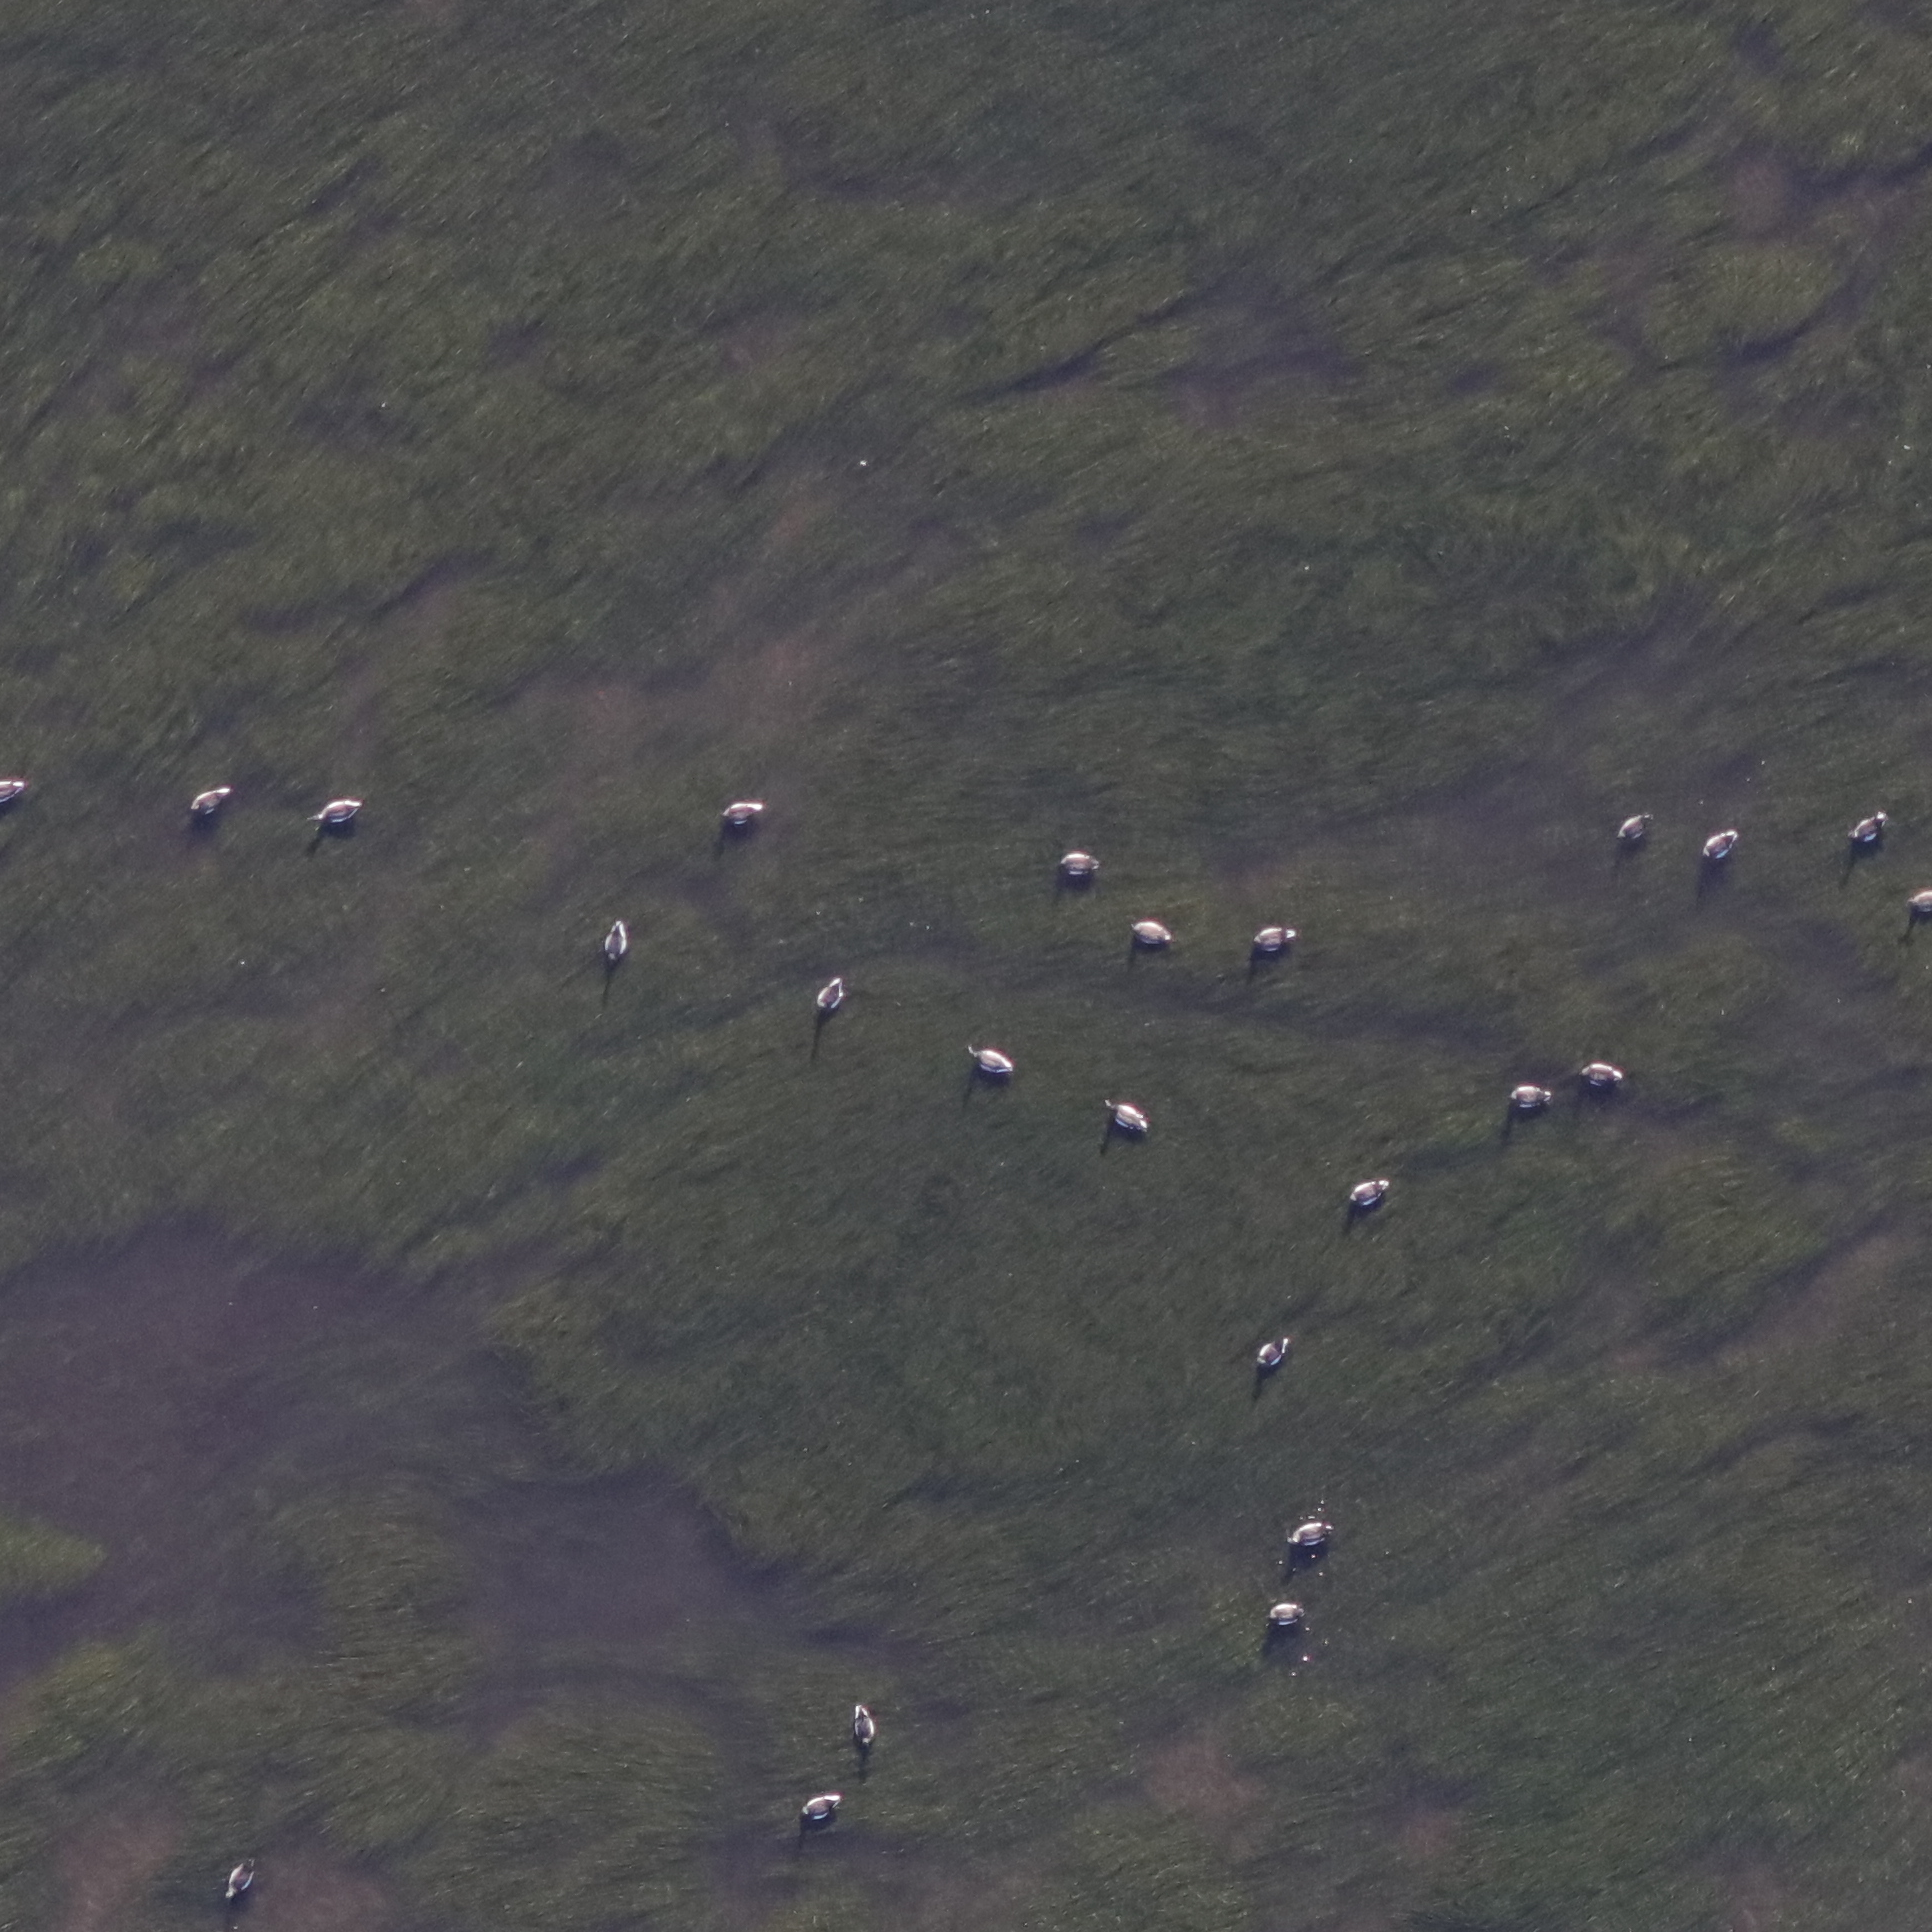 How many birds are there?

24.